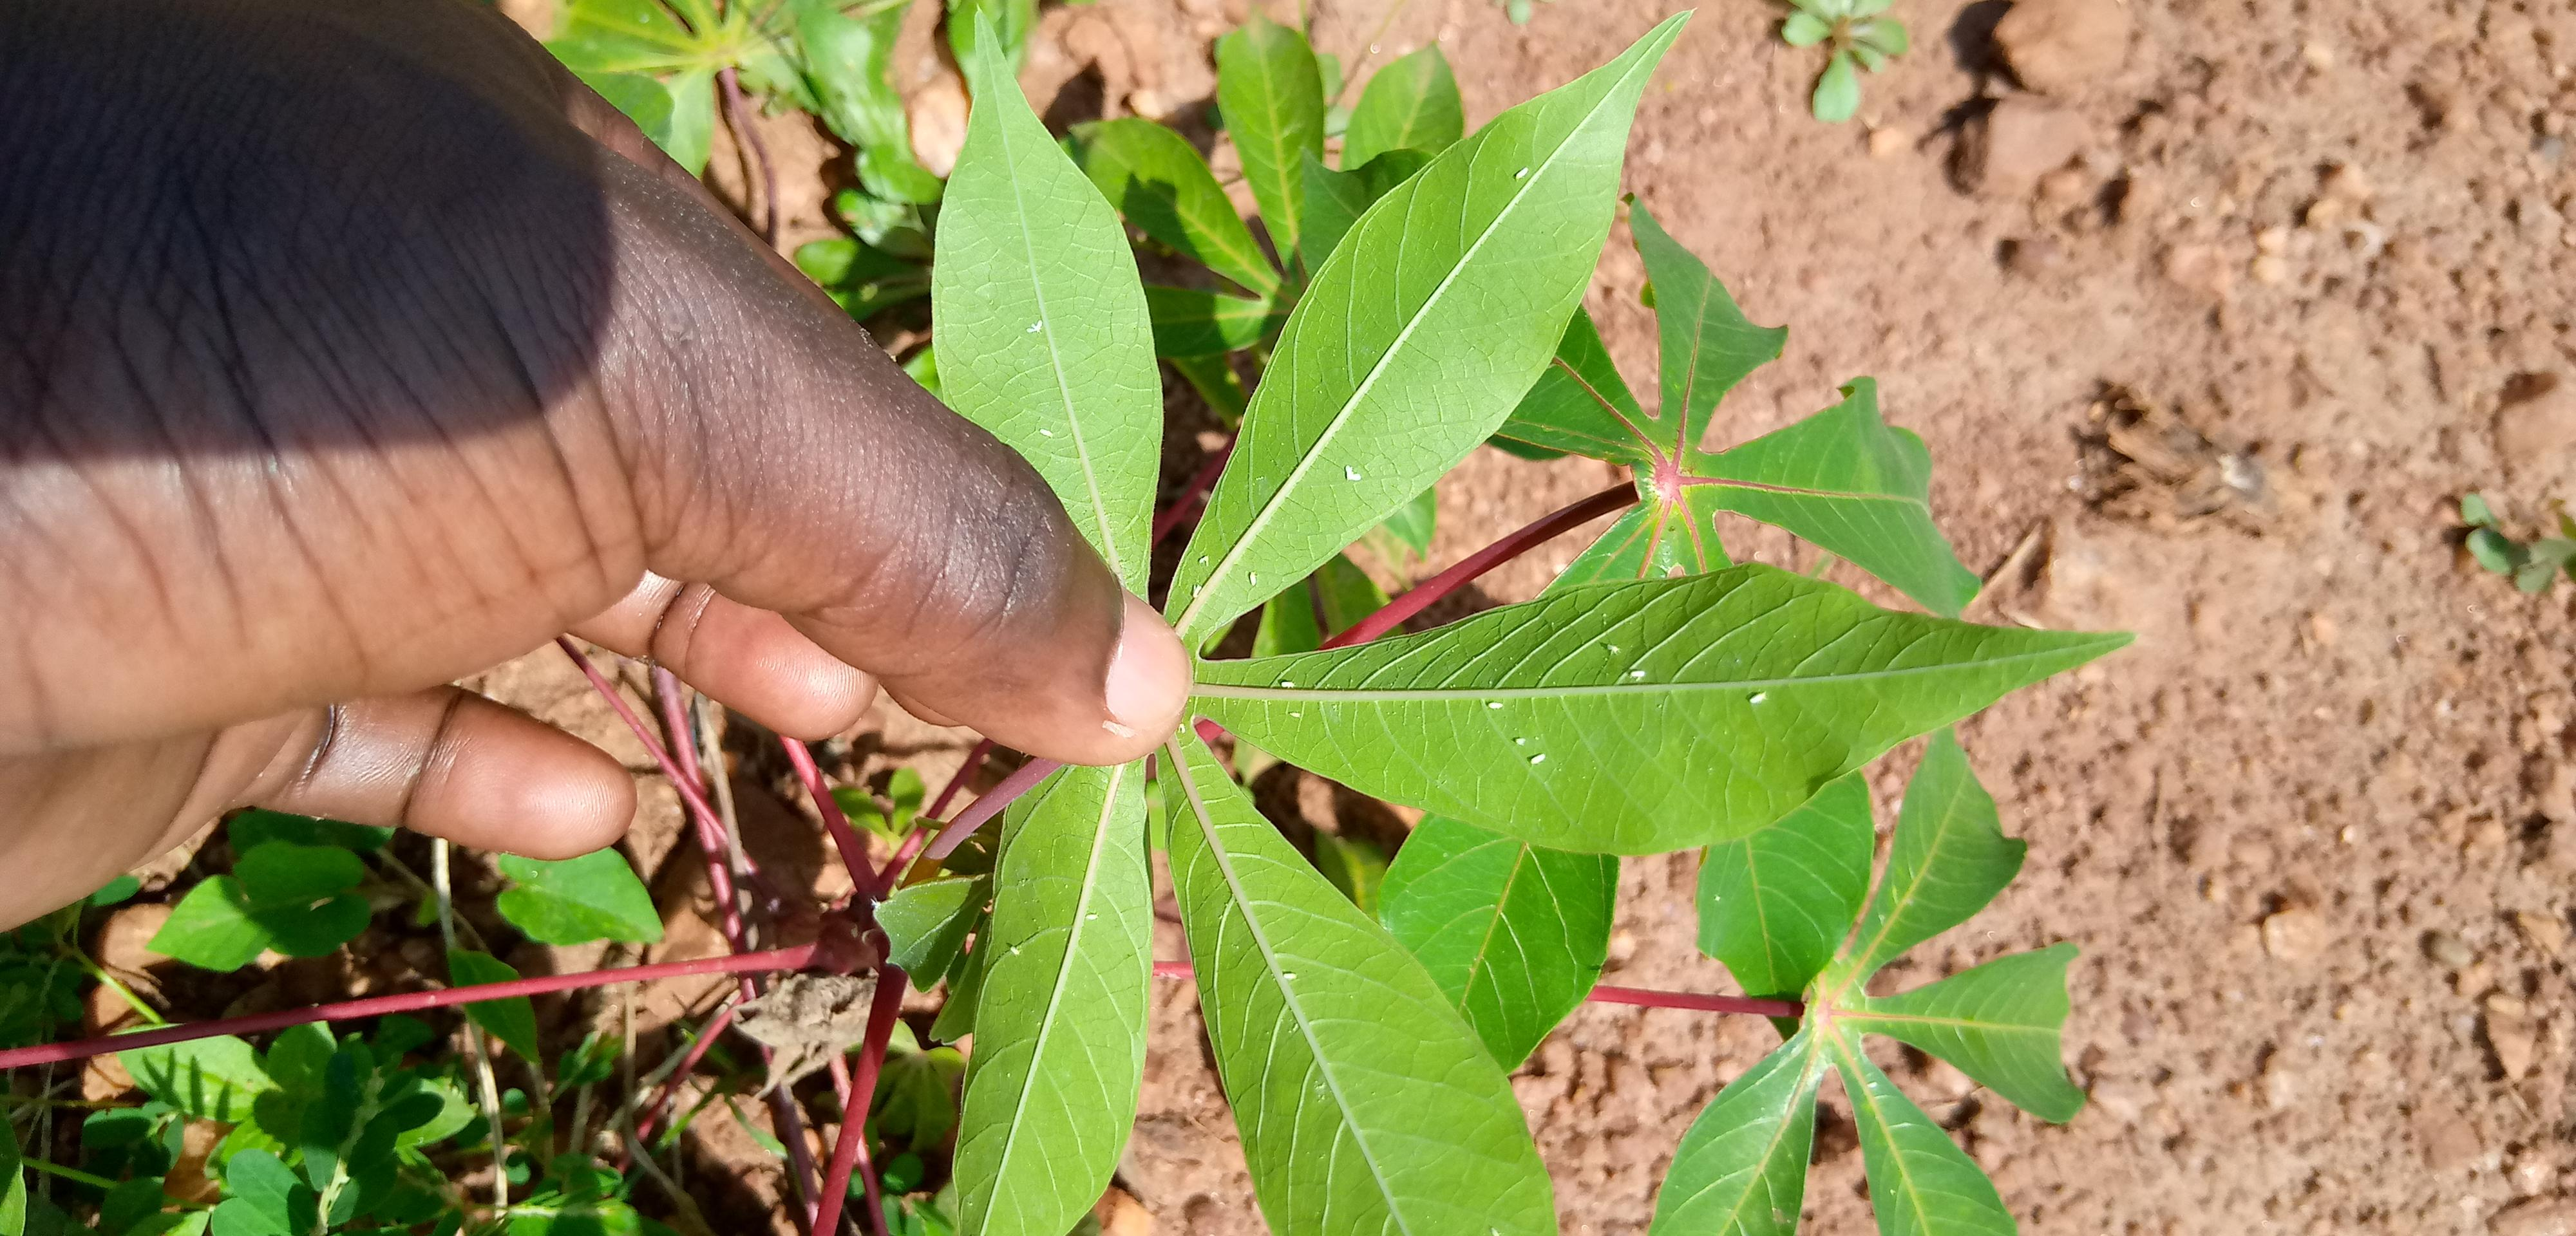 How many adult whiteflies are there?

19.